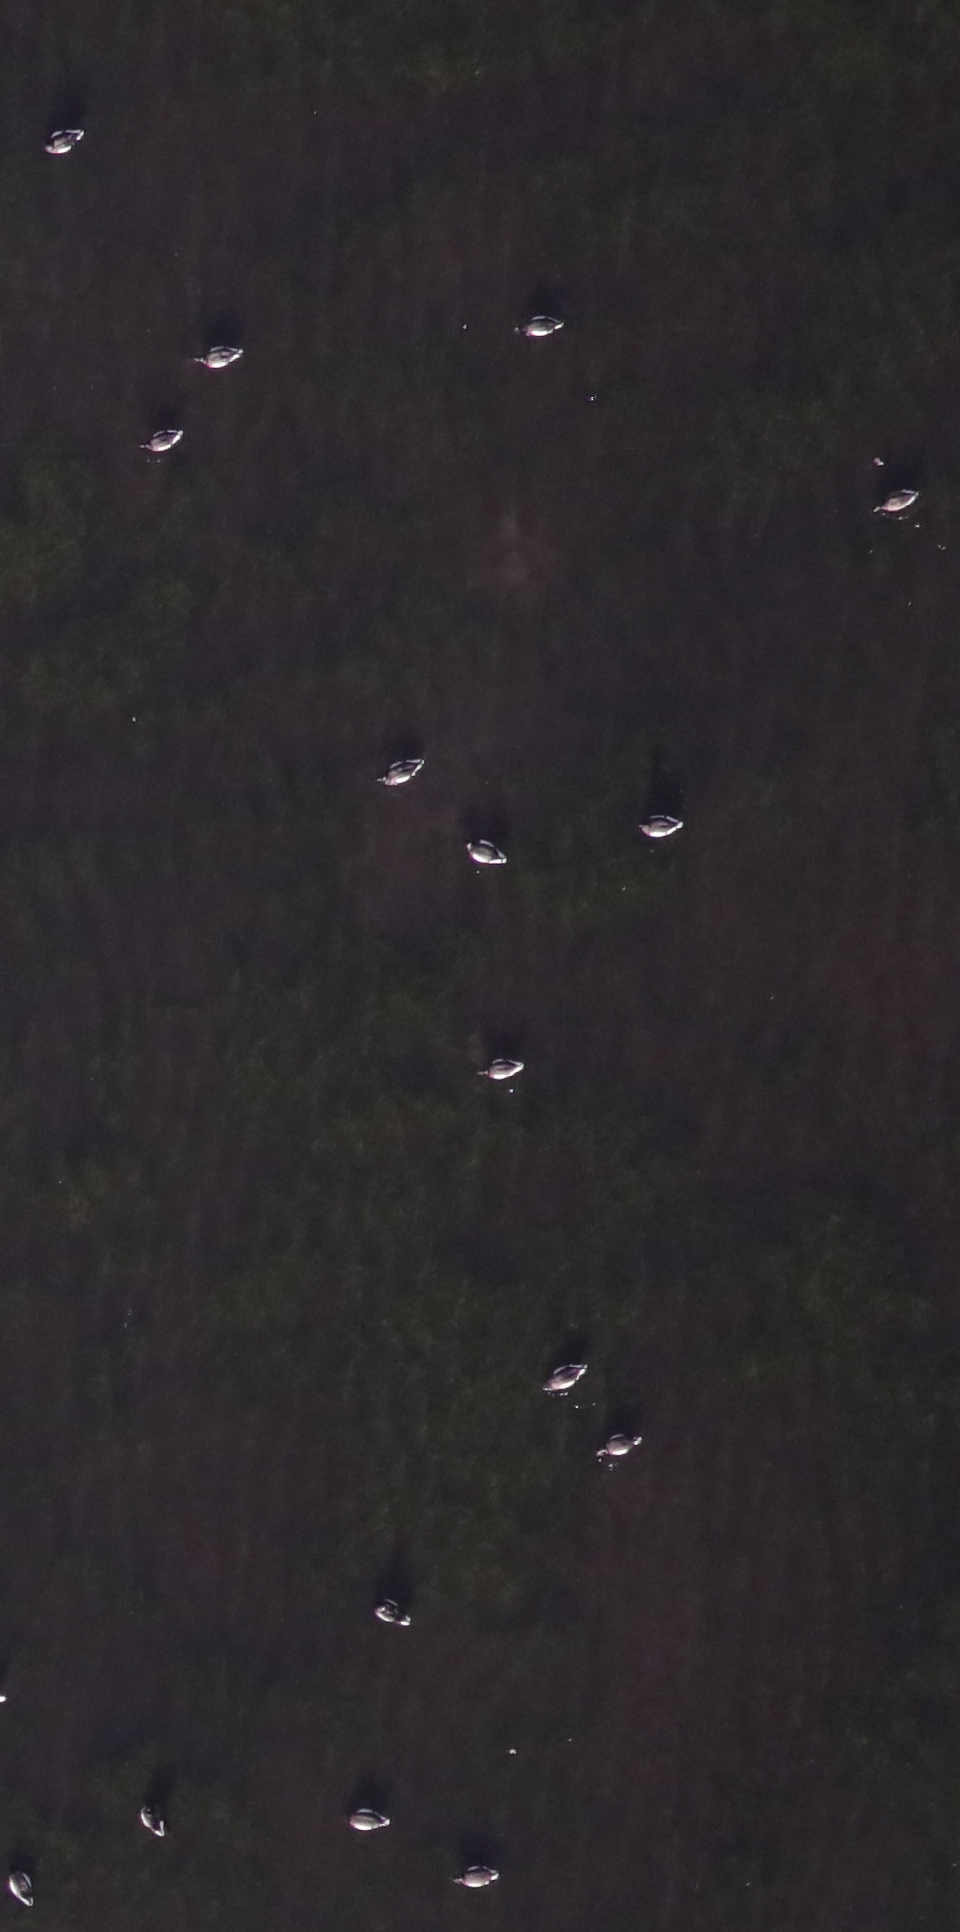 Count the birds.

16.